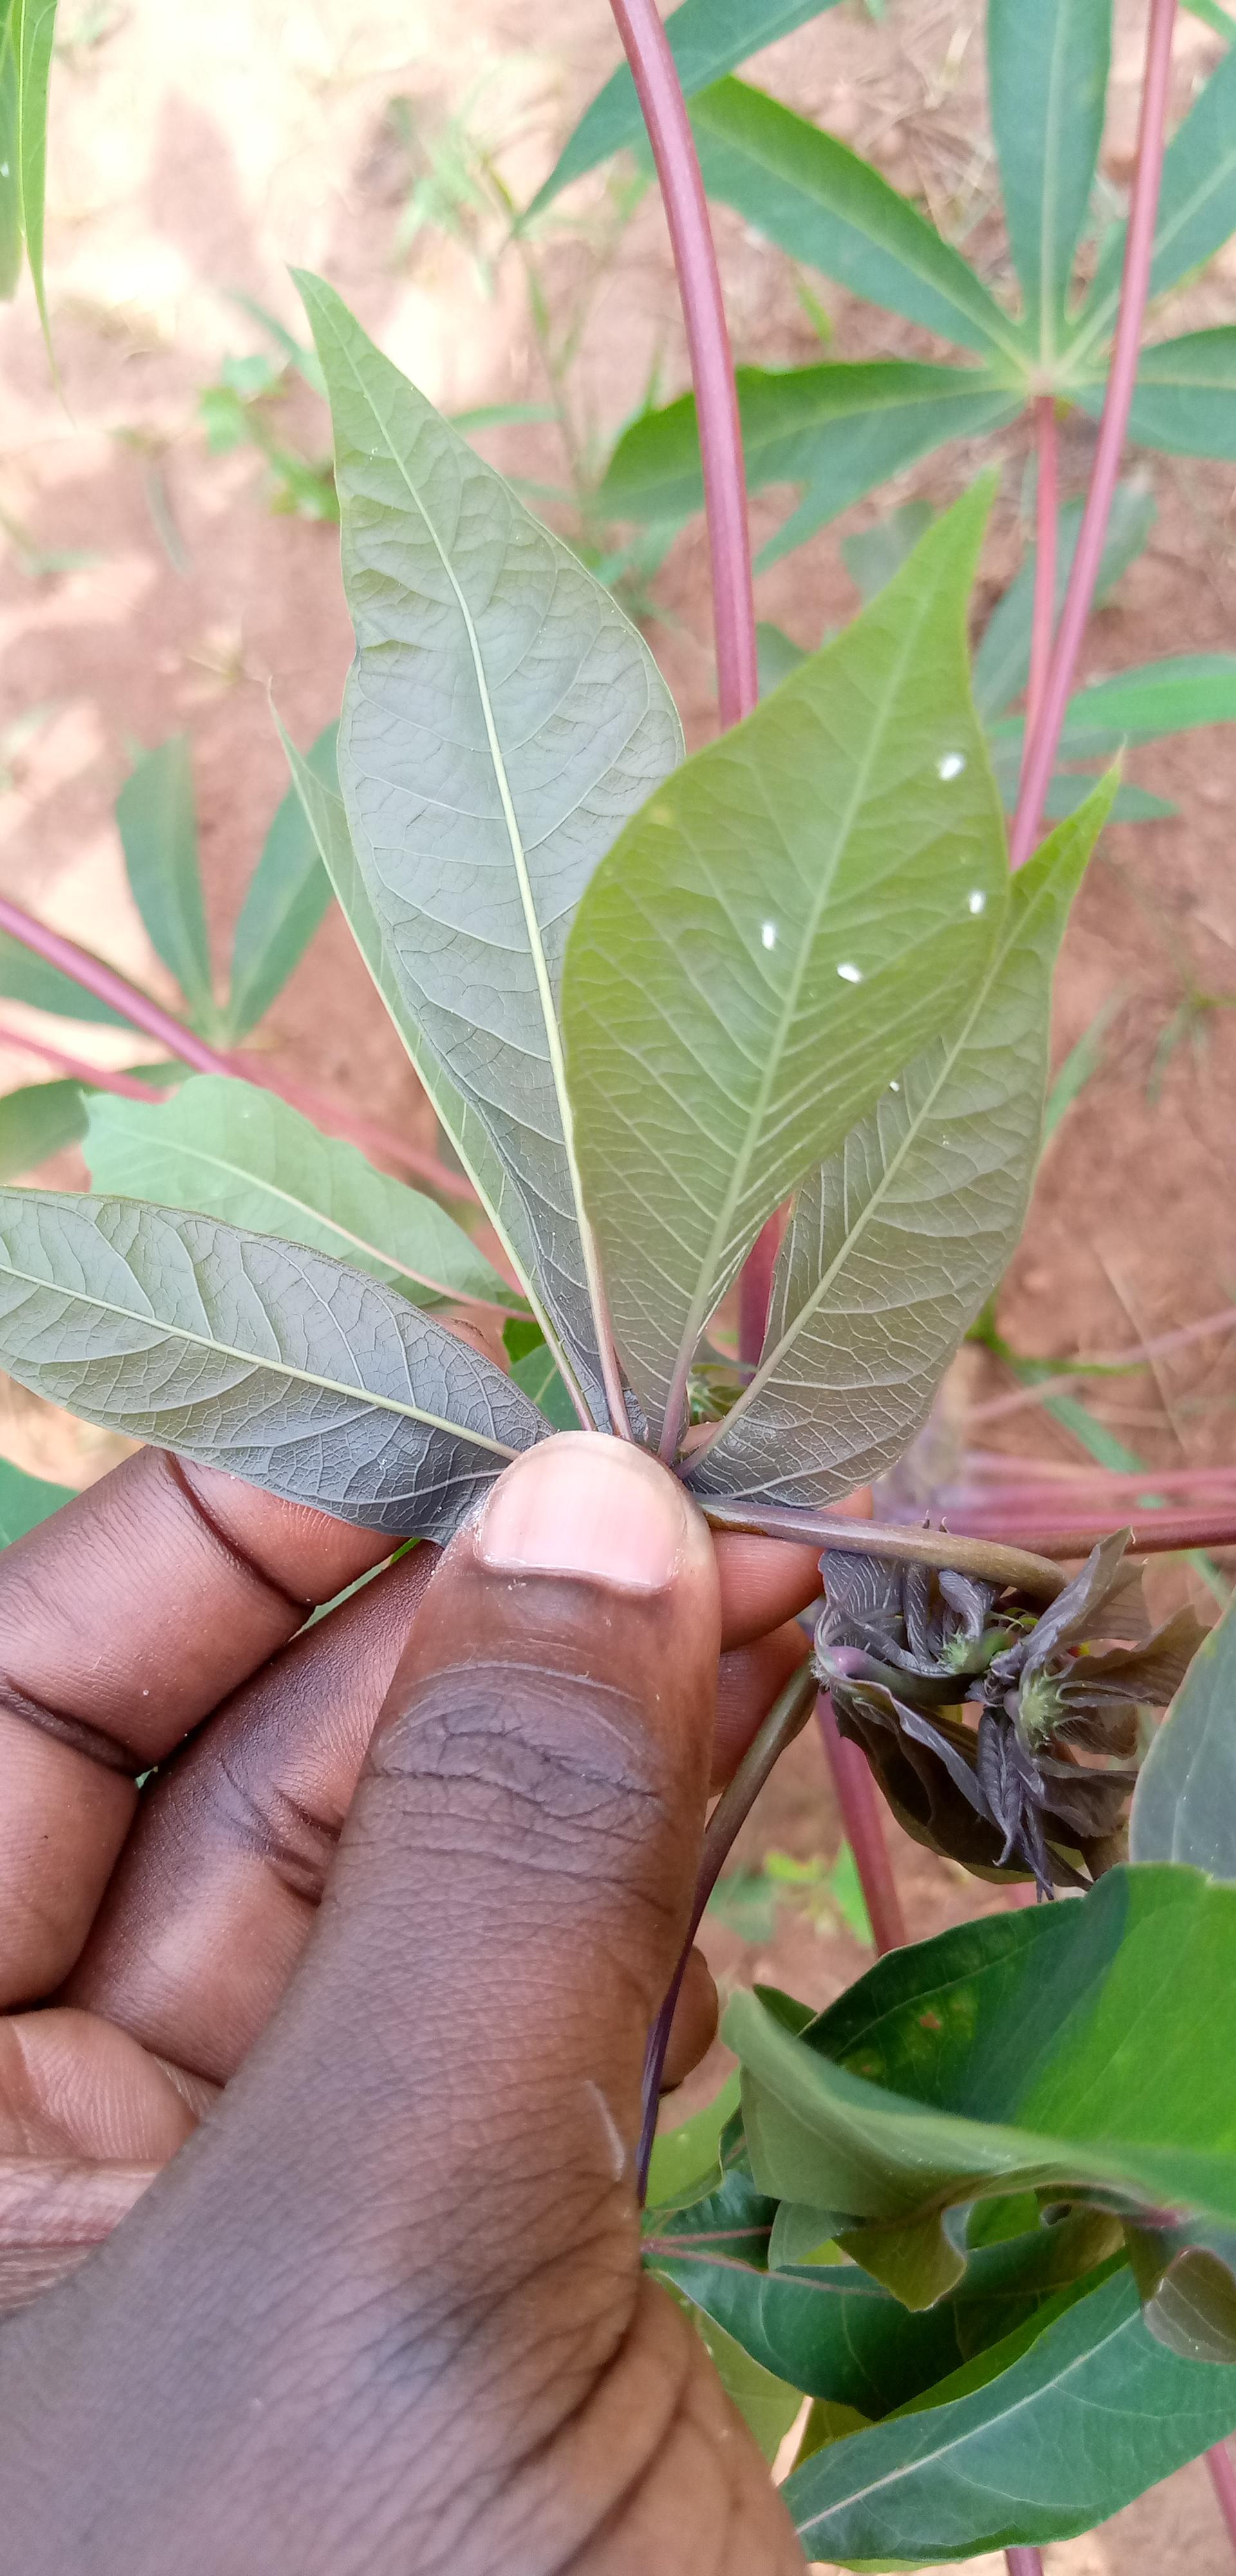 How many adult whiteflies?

5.